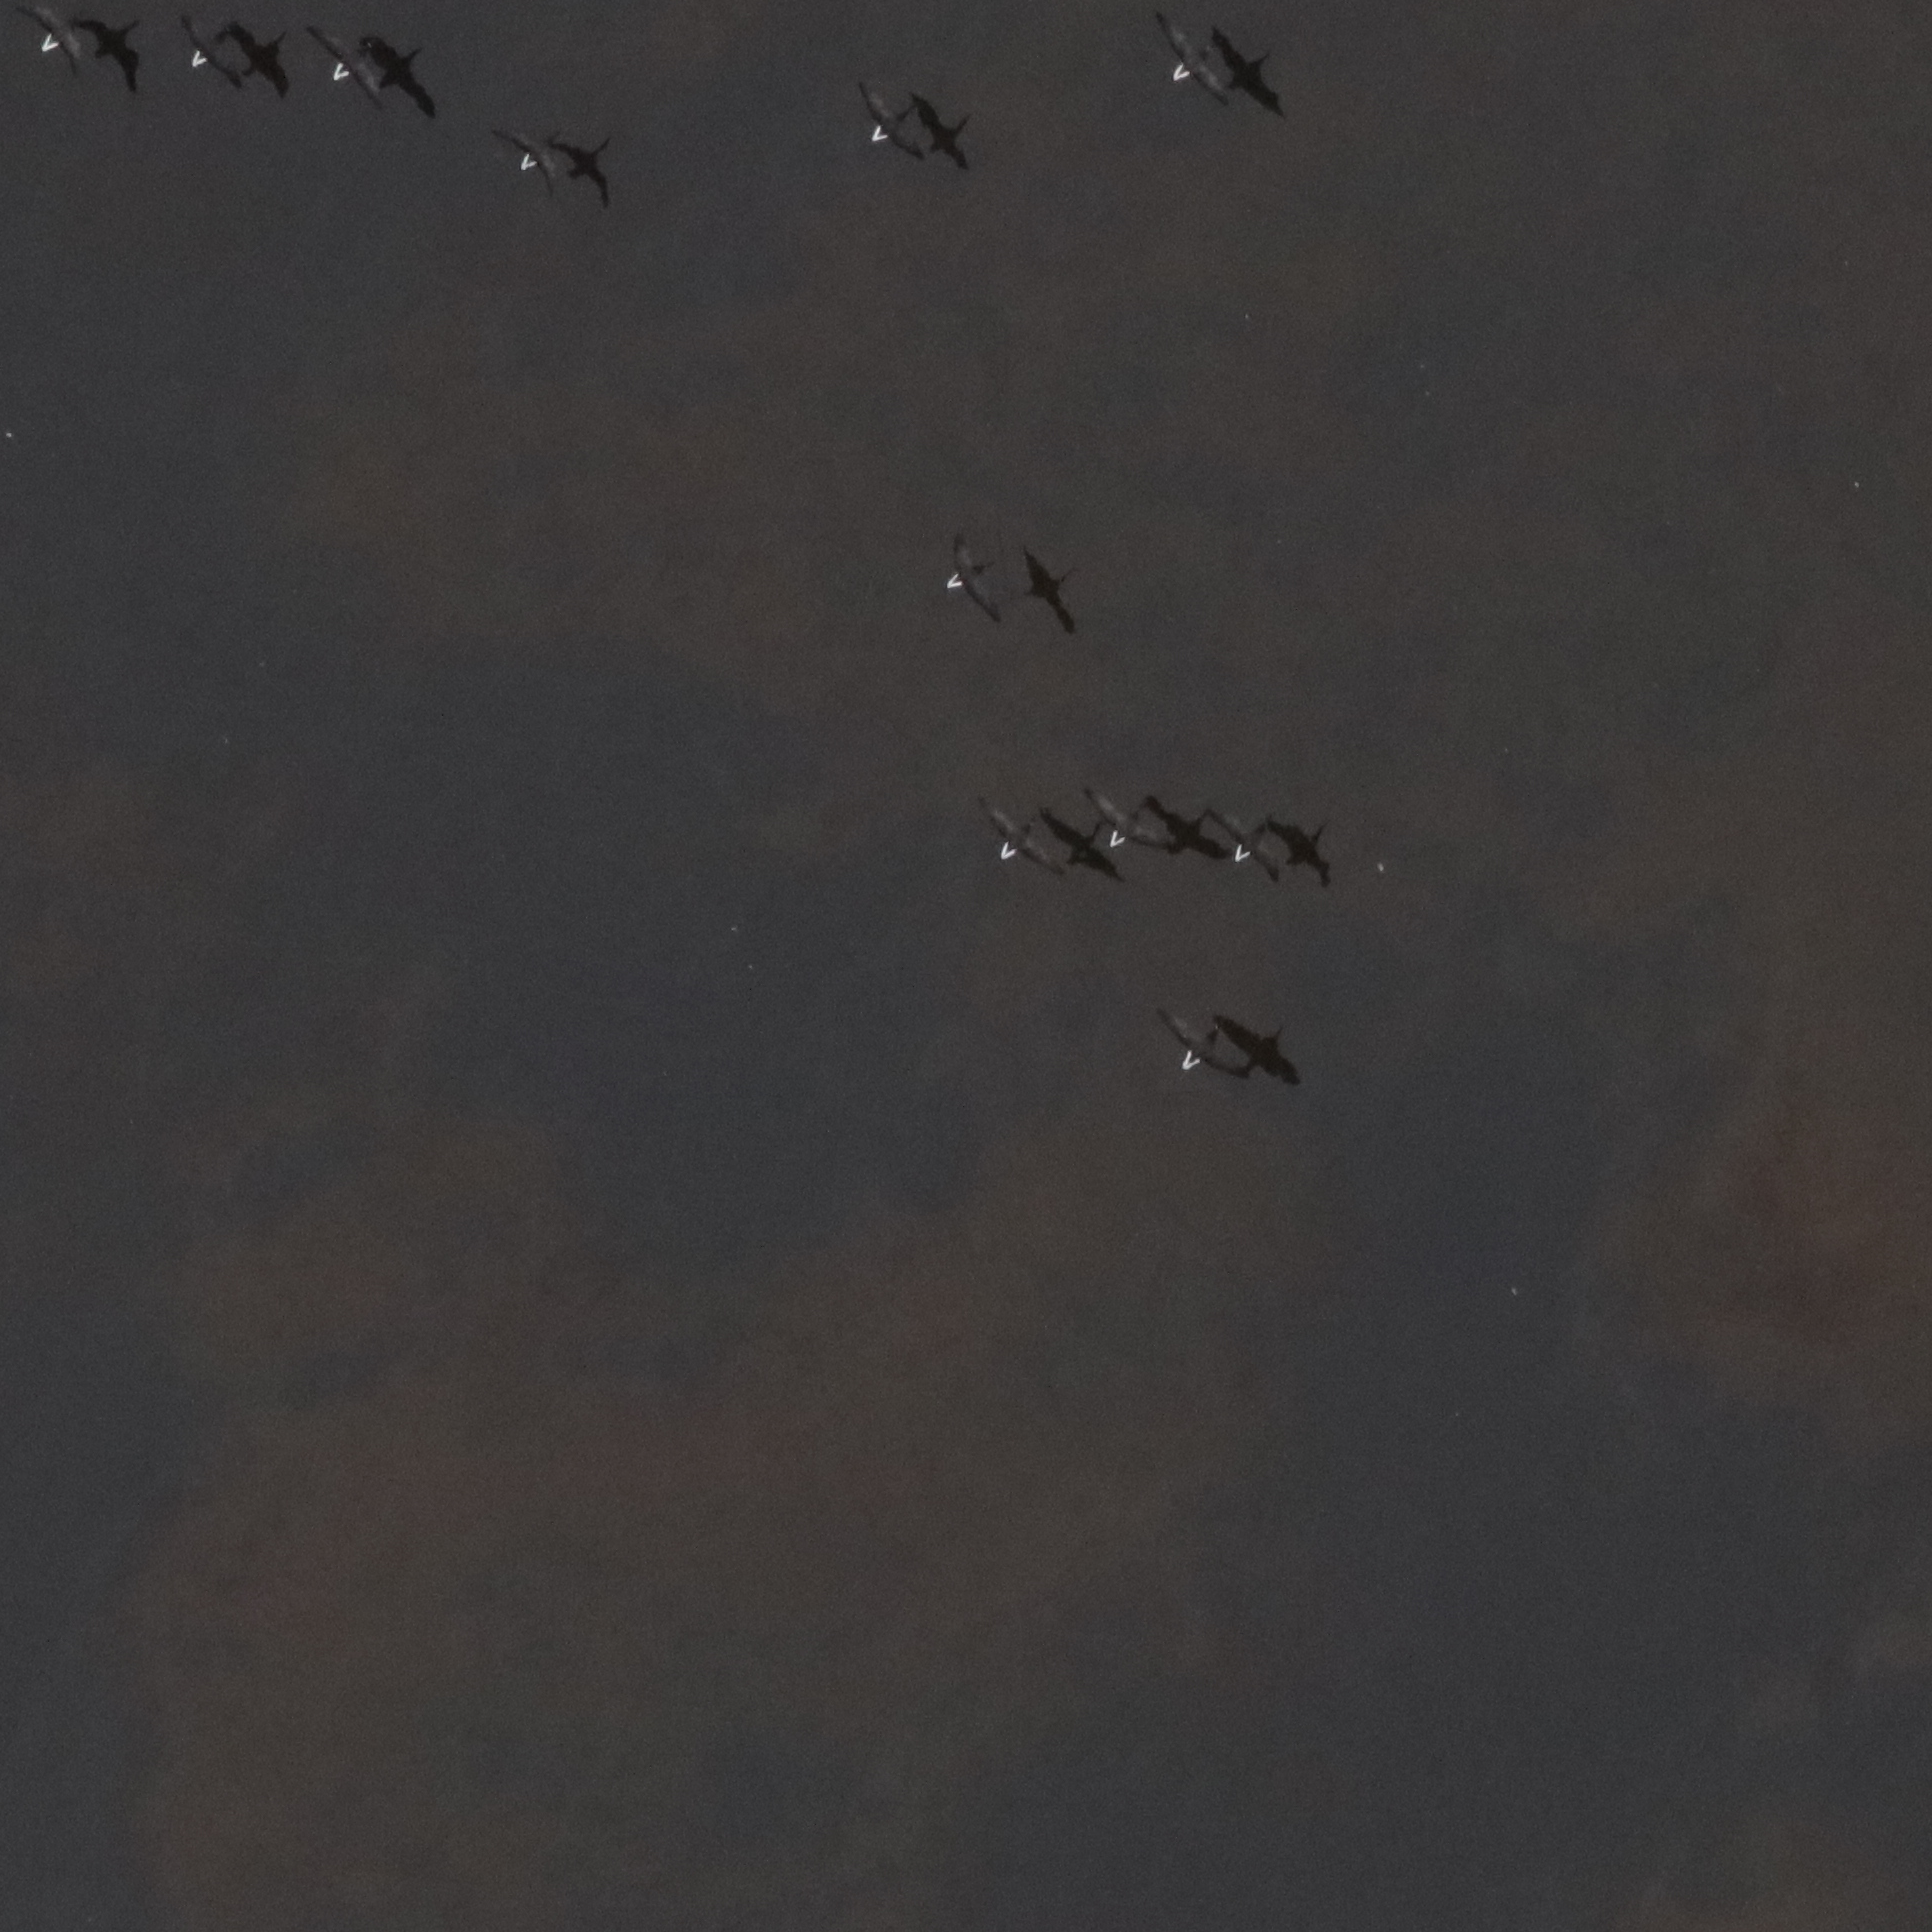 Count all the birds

11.